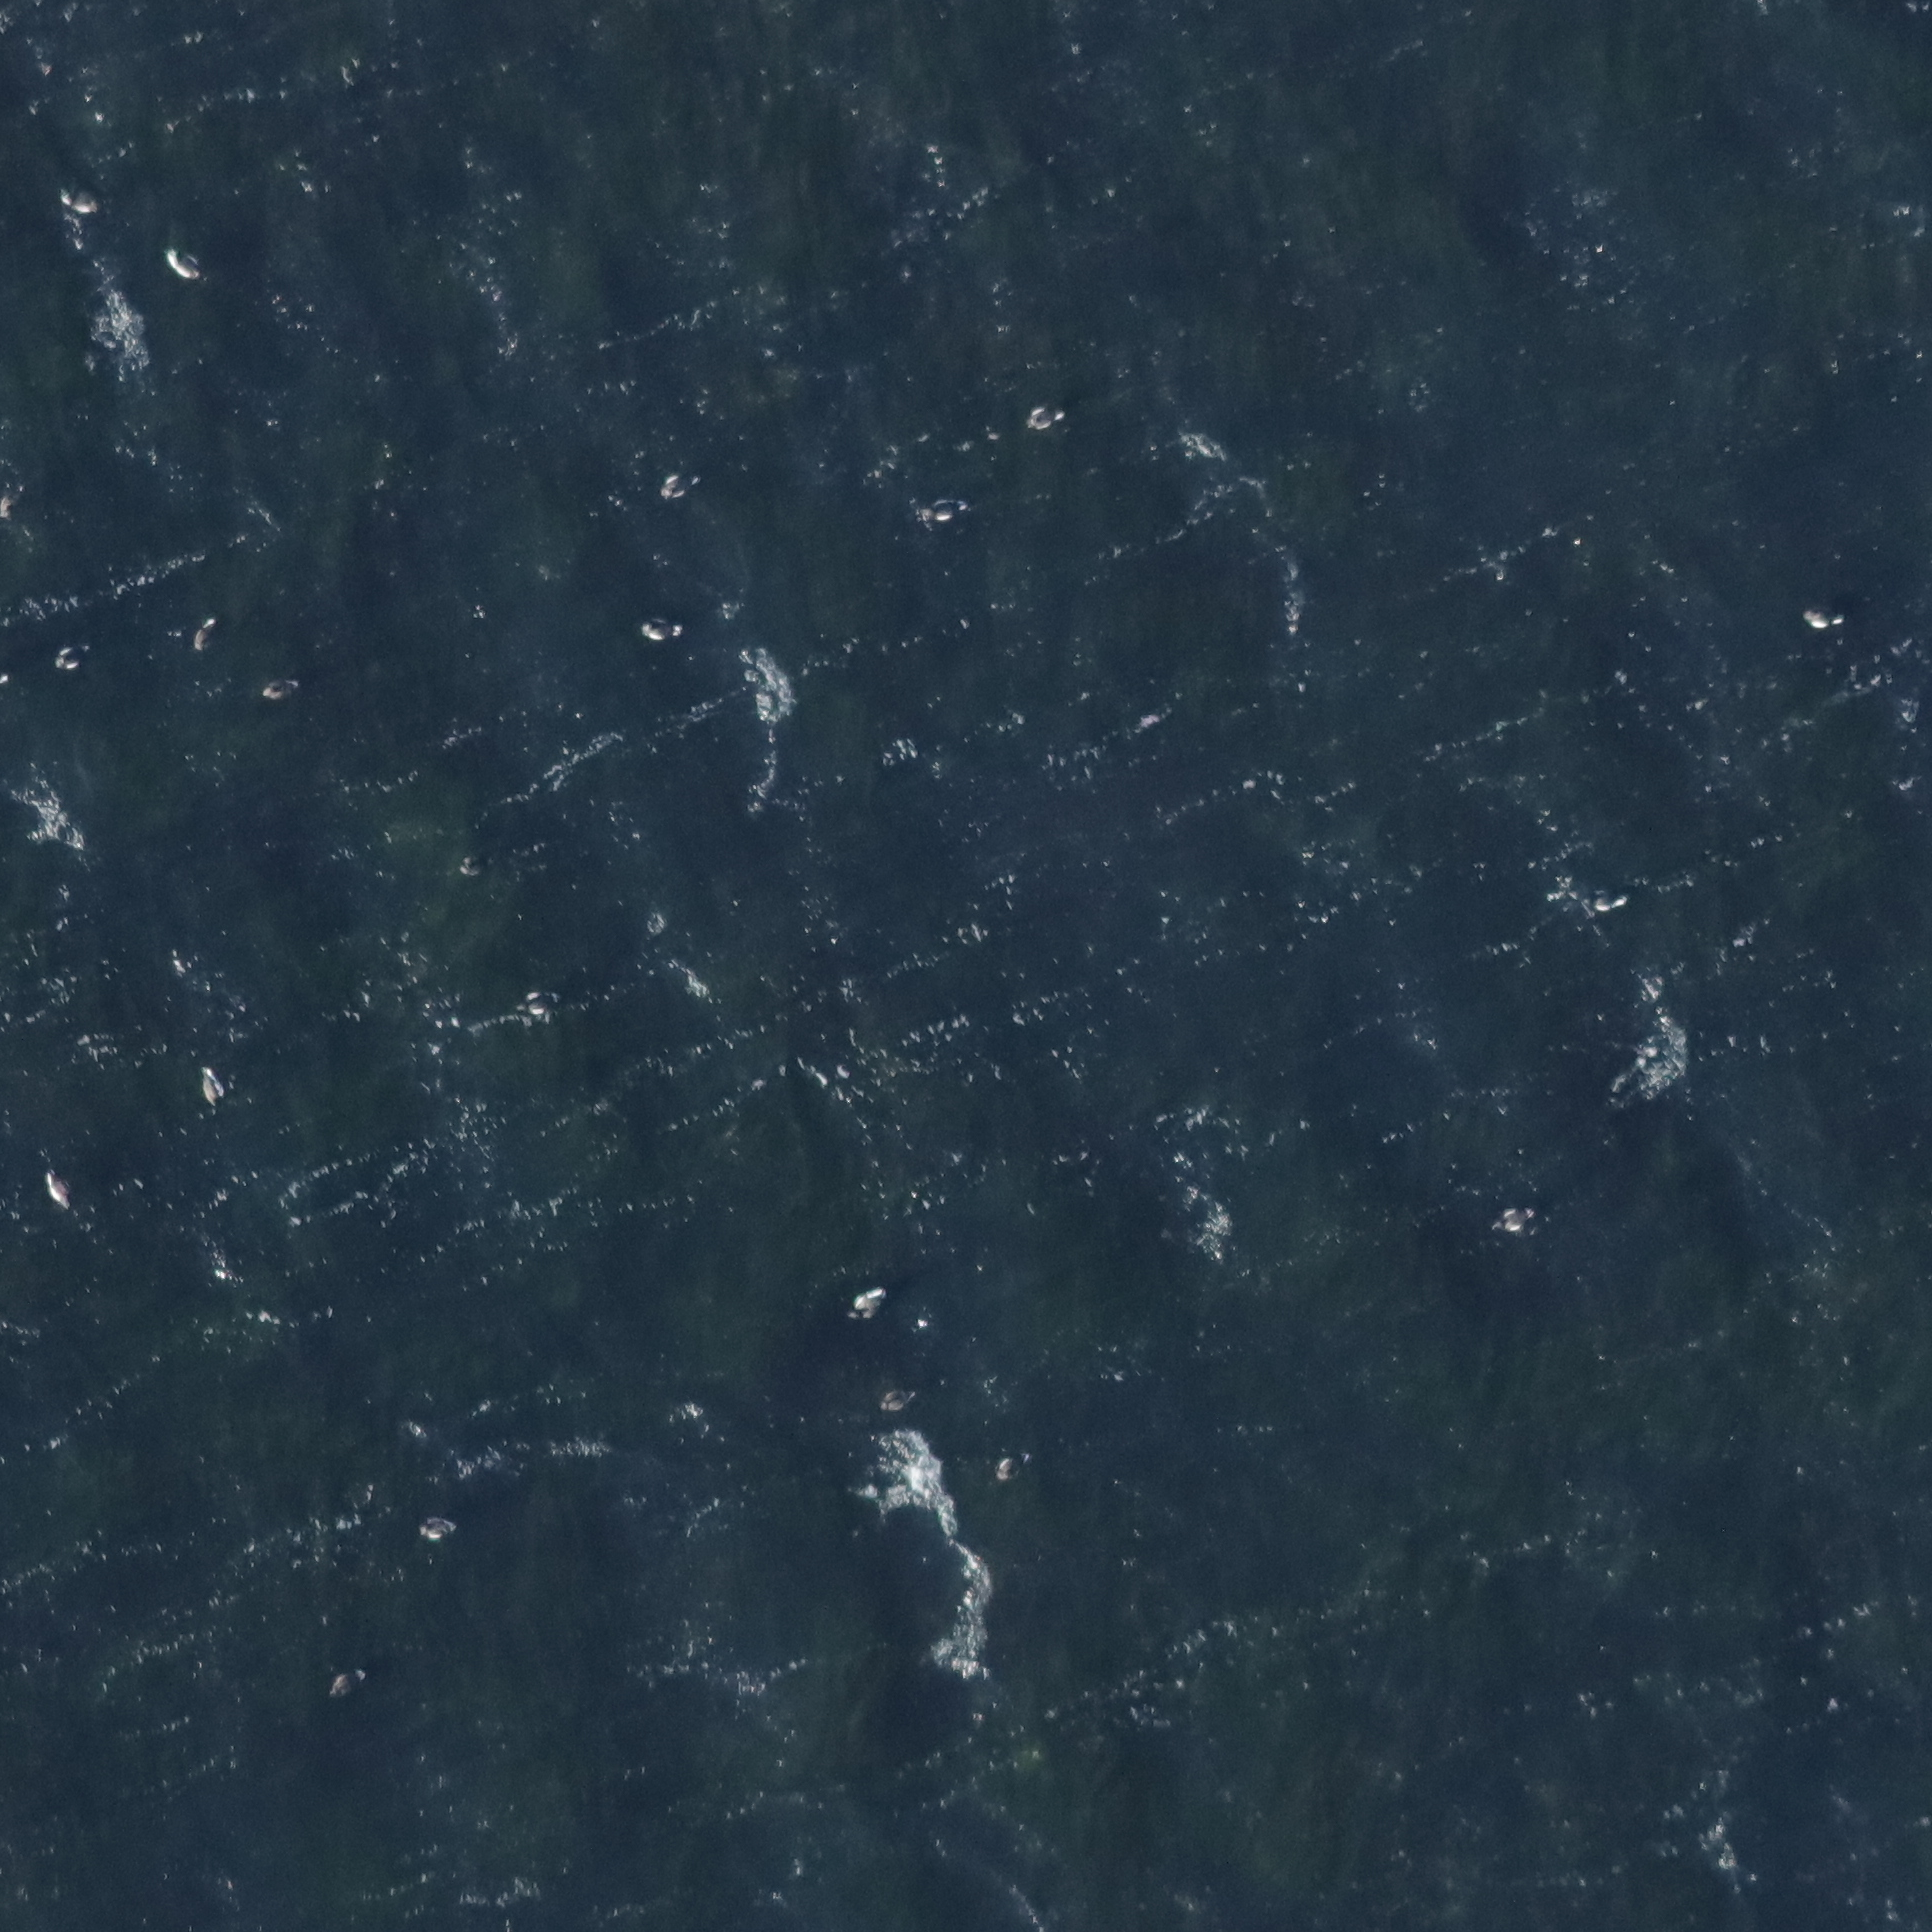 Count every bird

20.